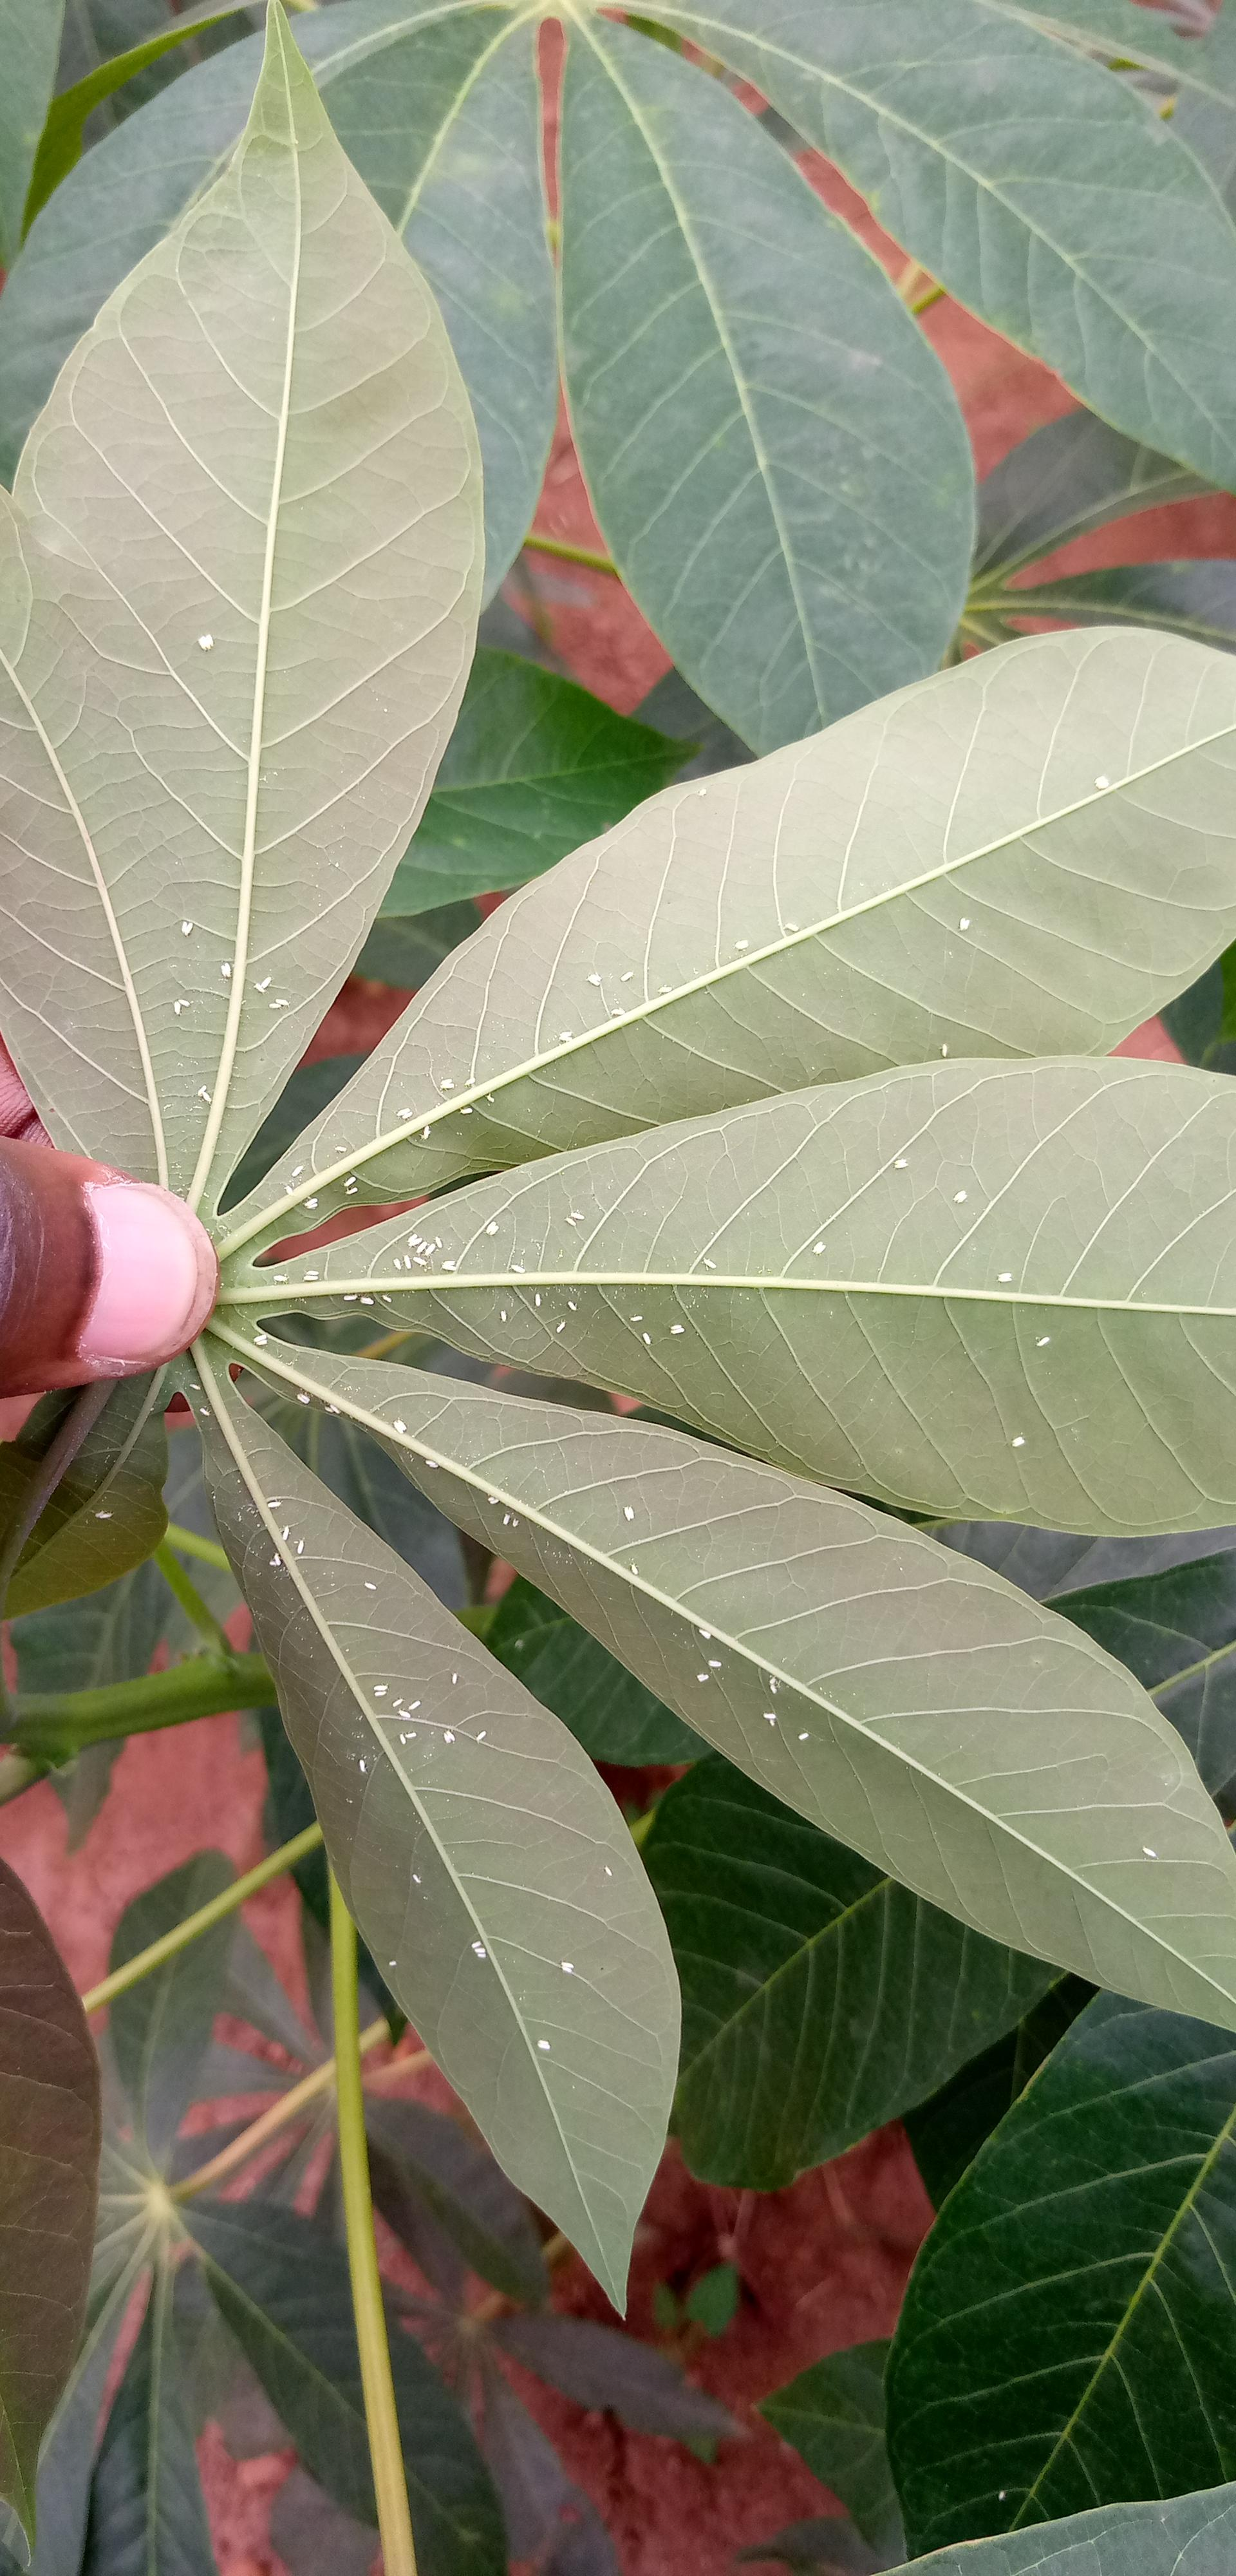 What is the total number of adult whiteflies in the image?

145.